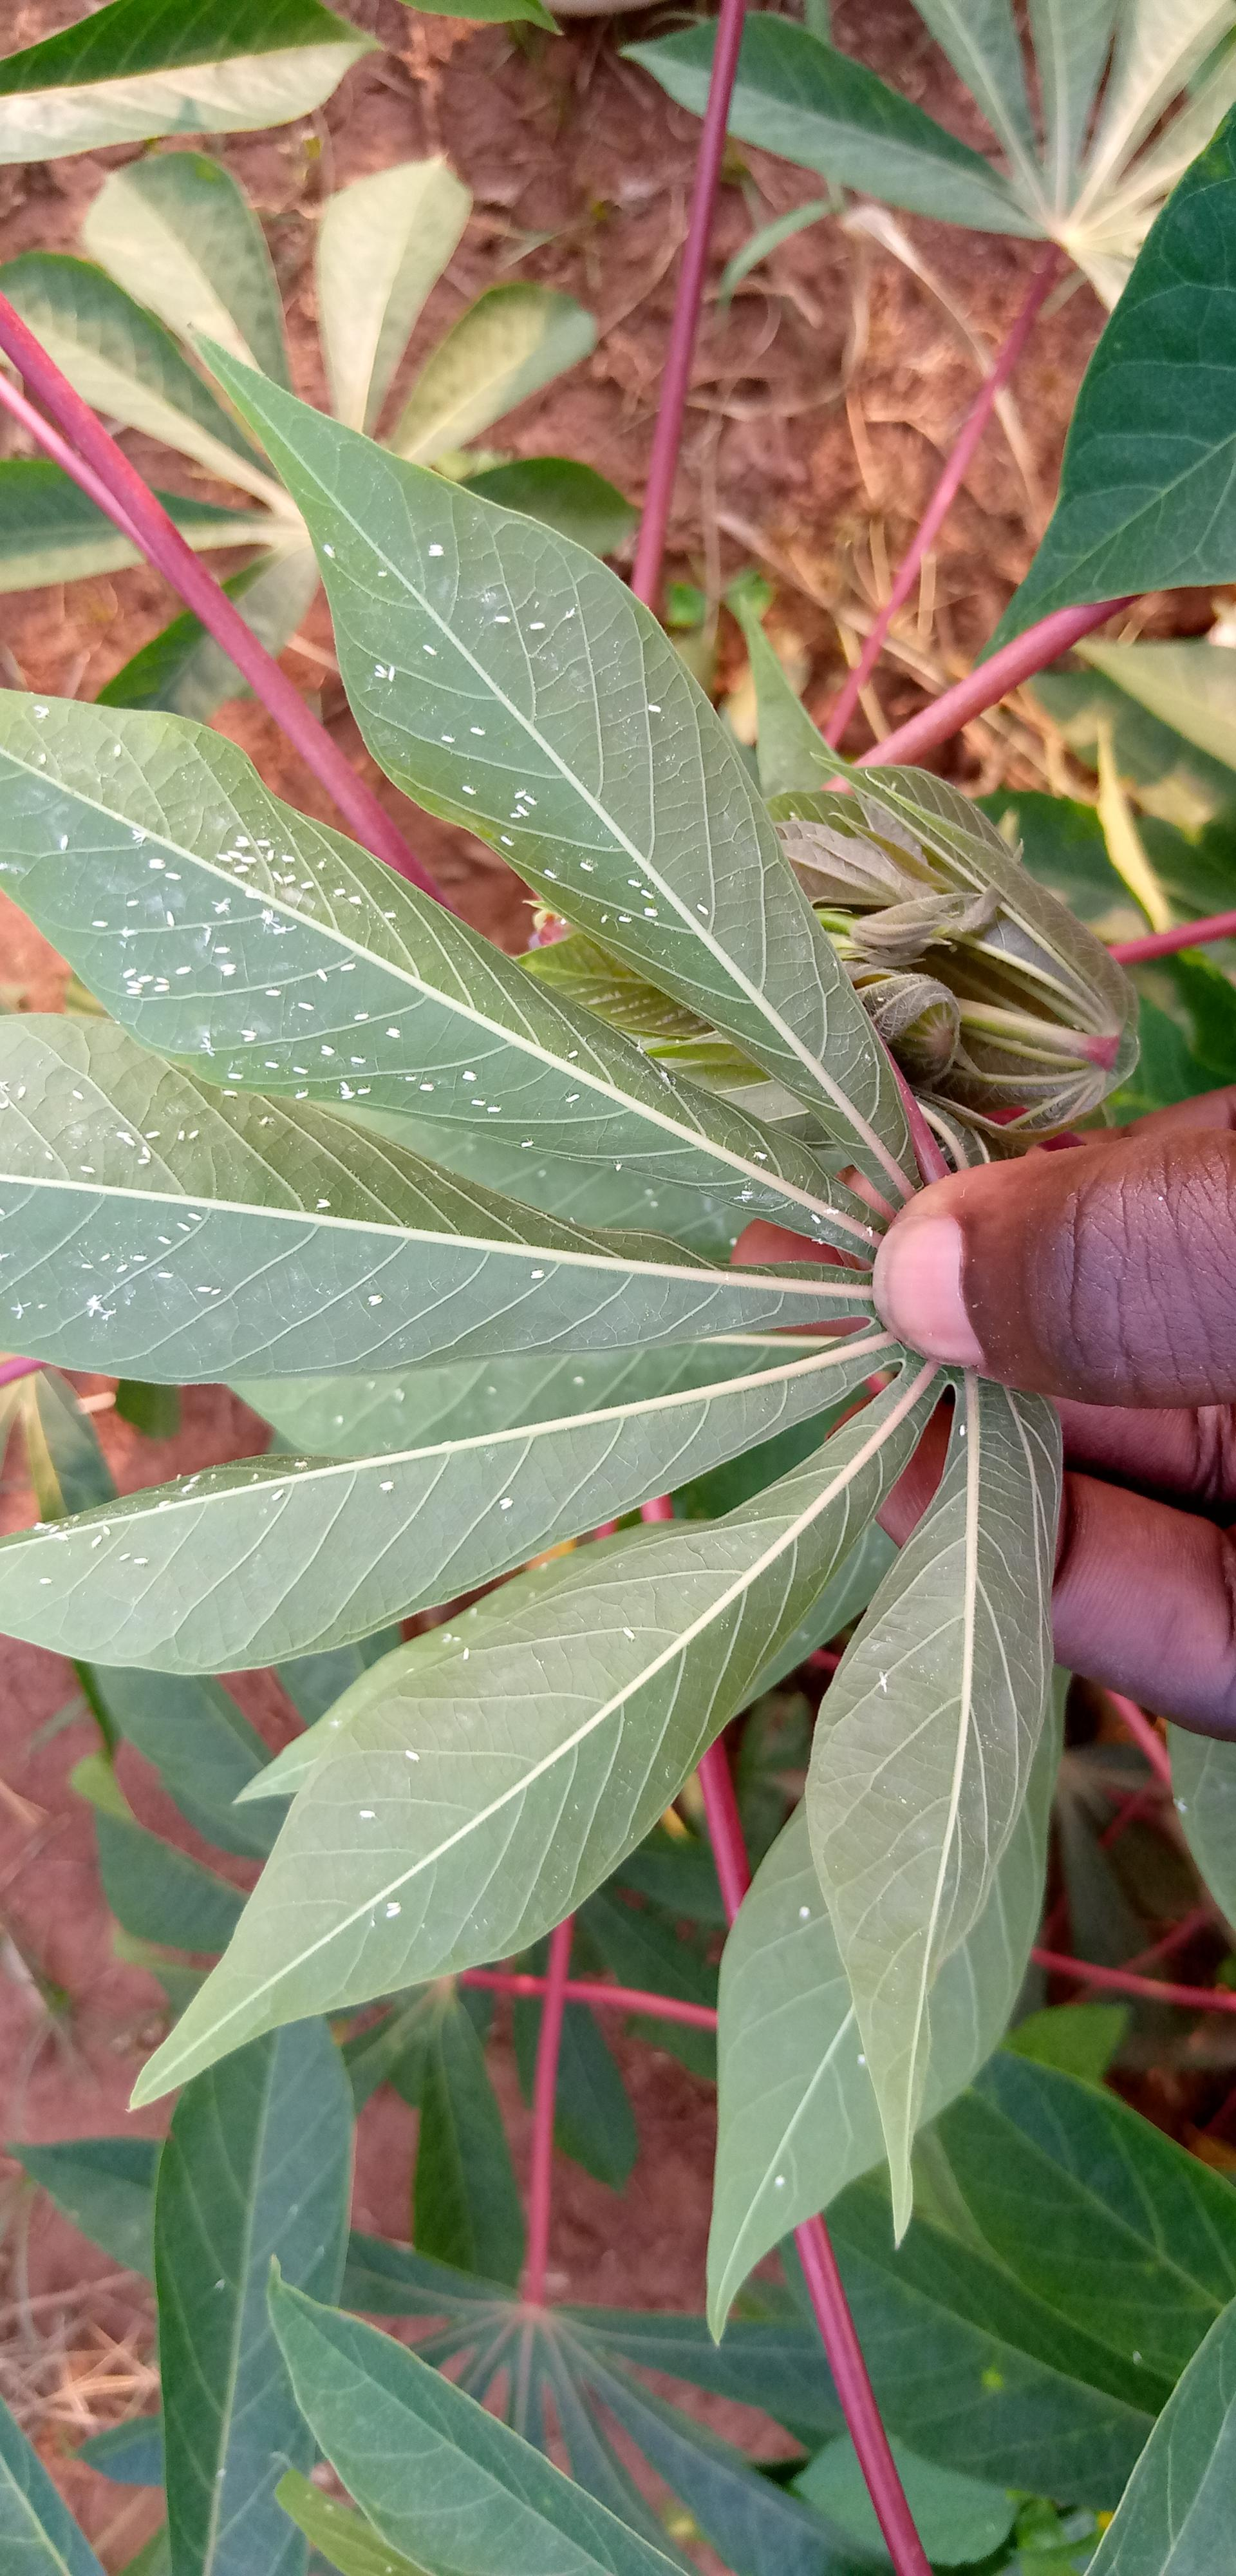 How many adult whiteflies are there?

138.